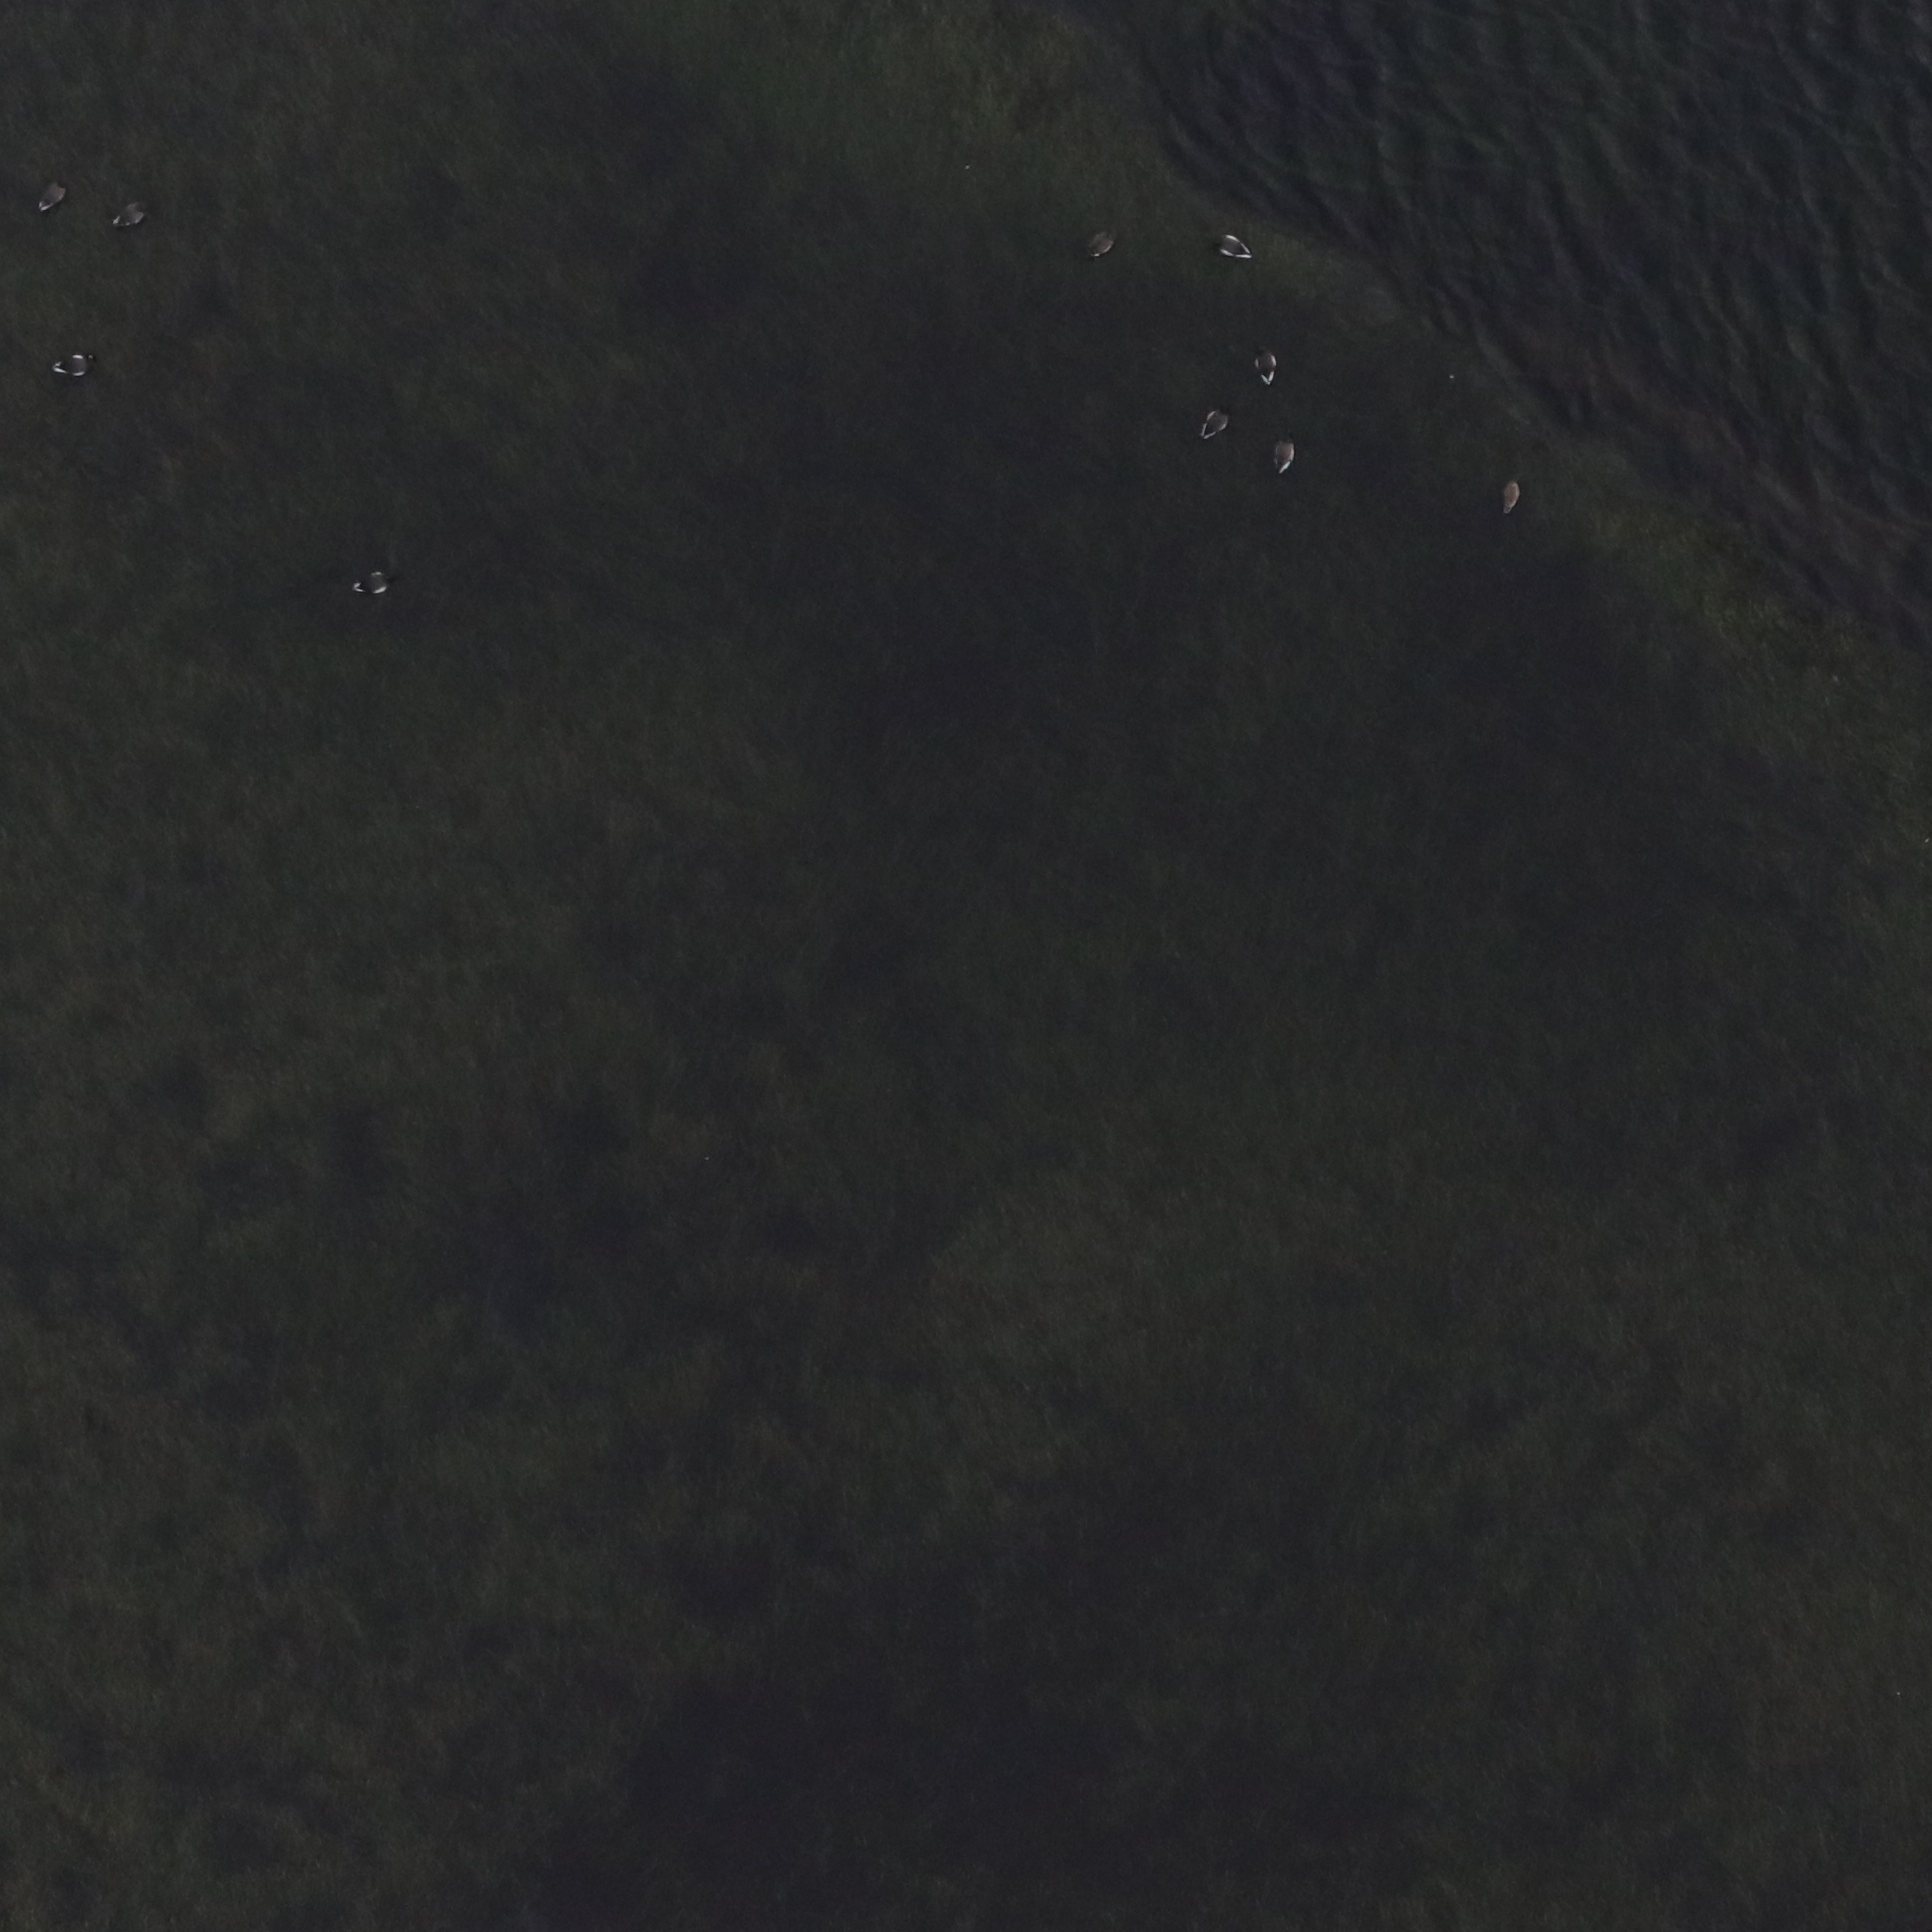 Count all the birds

10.